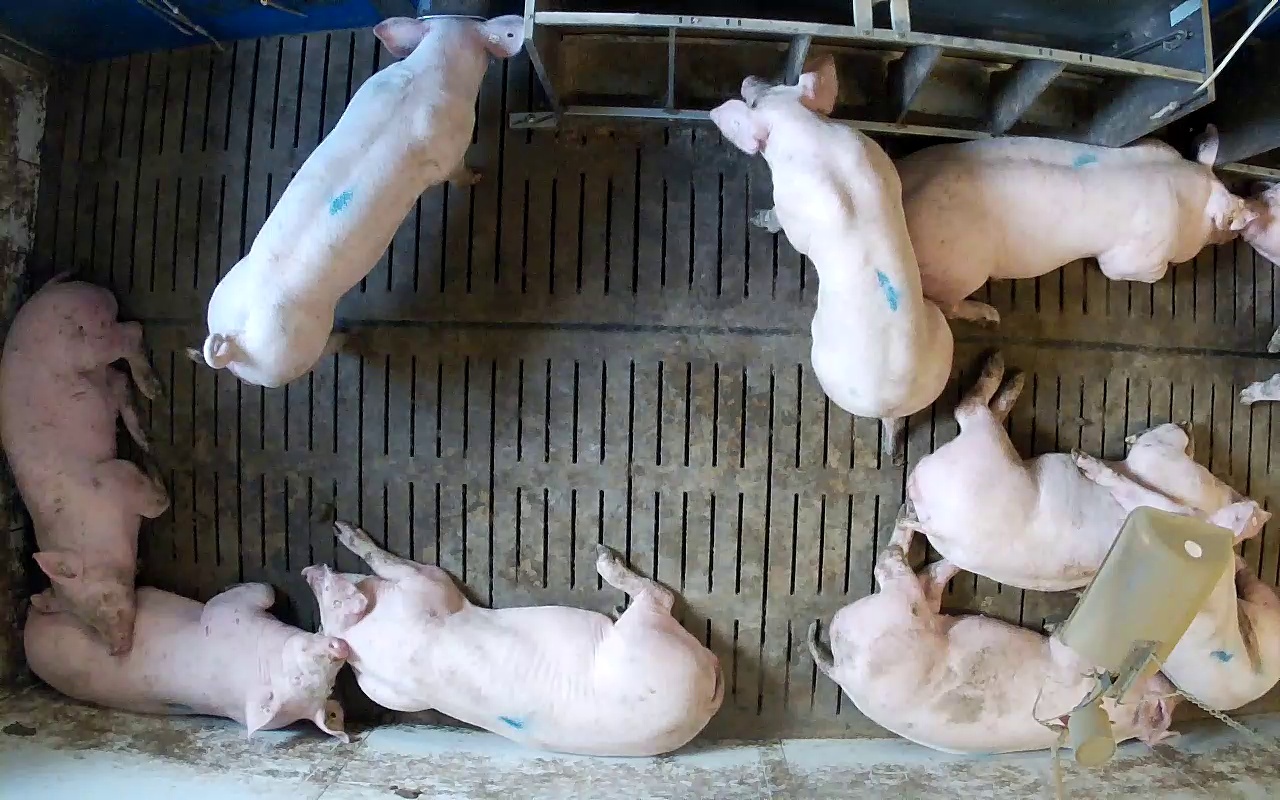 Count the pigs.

9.